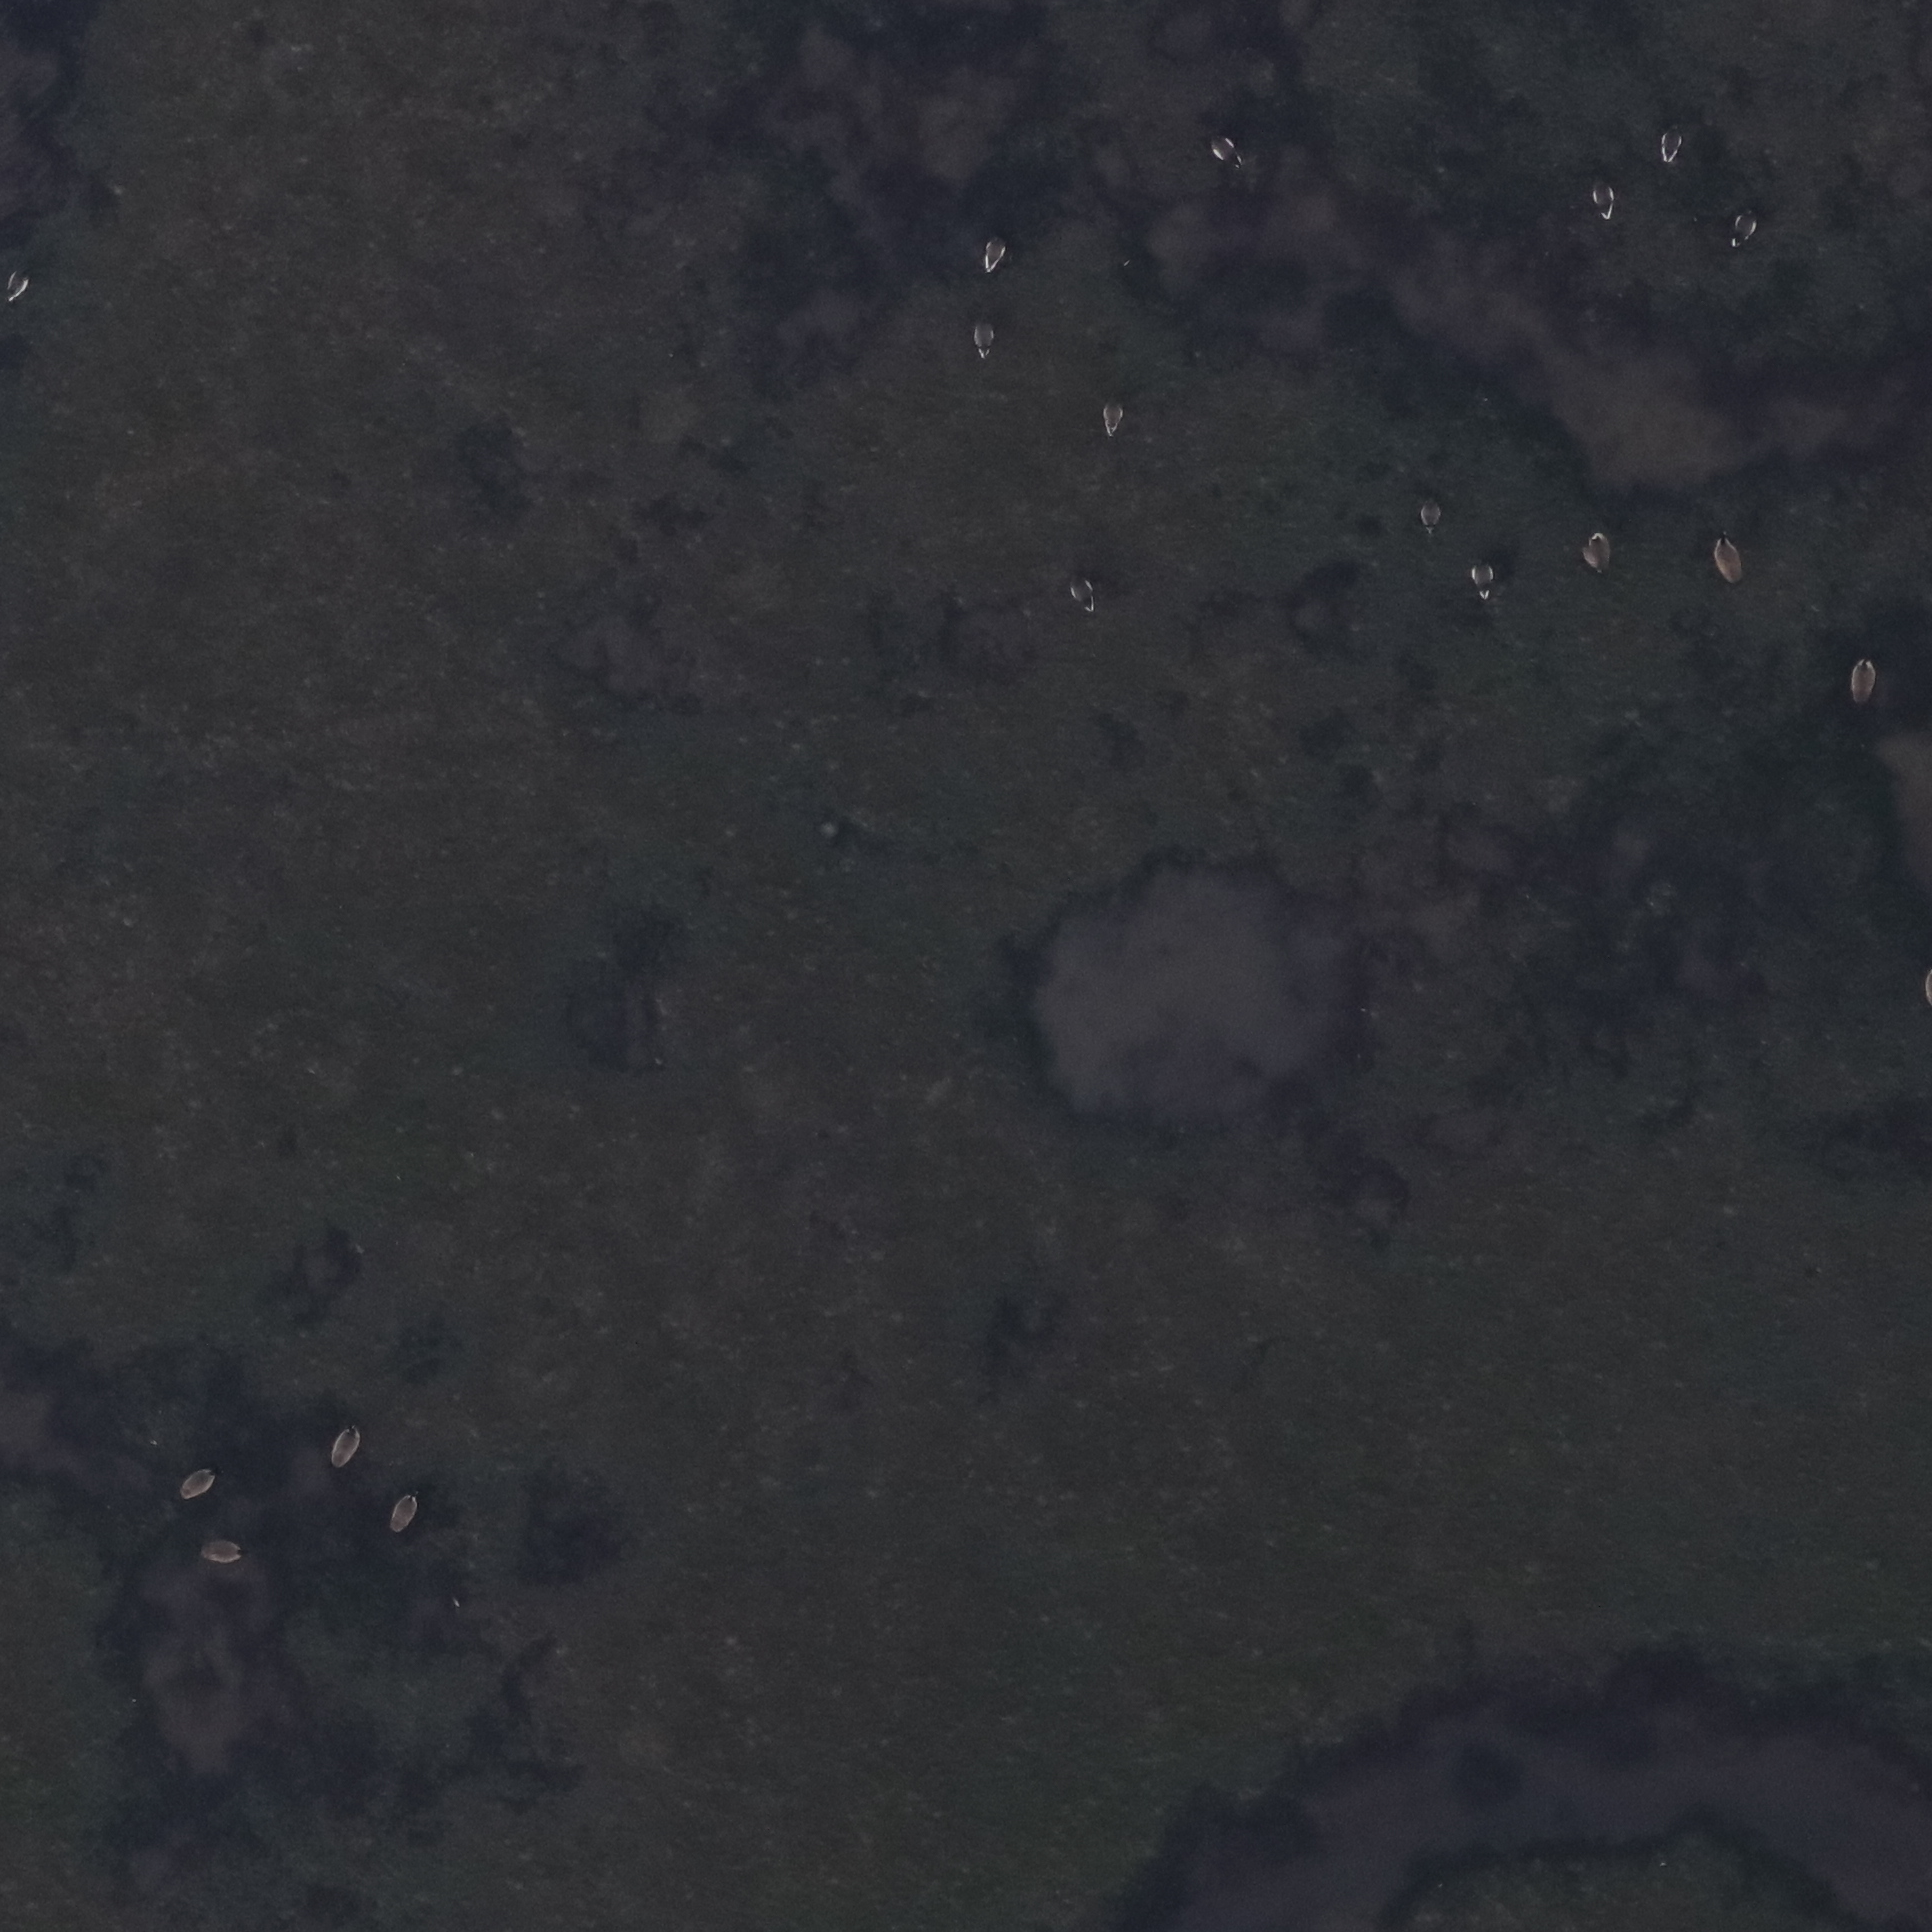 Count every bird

18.